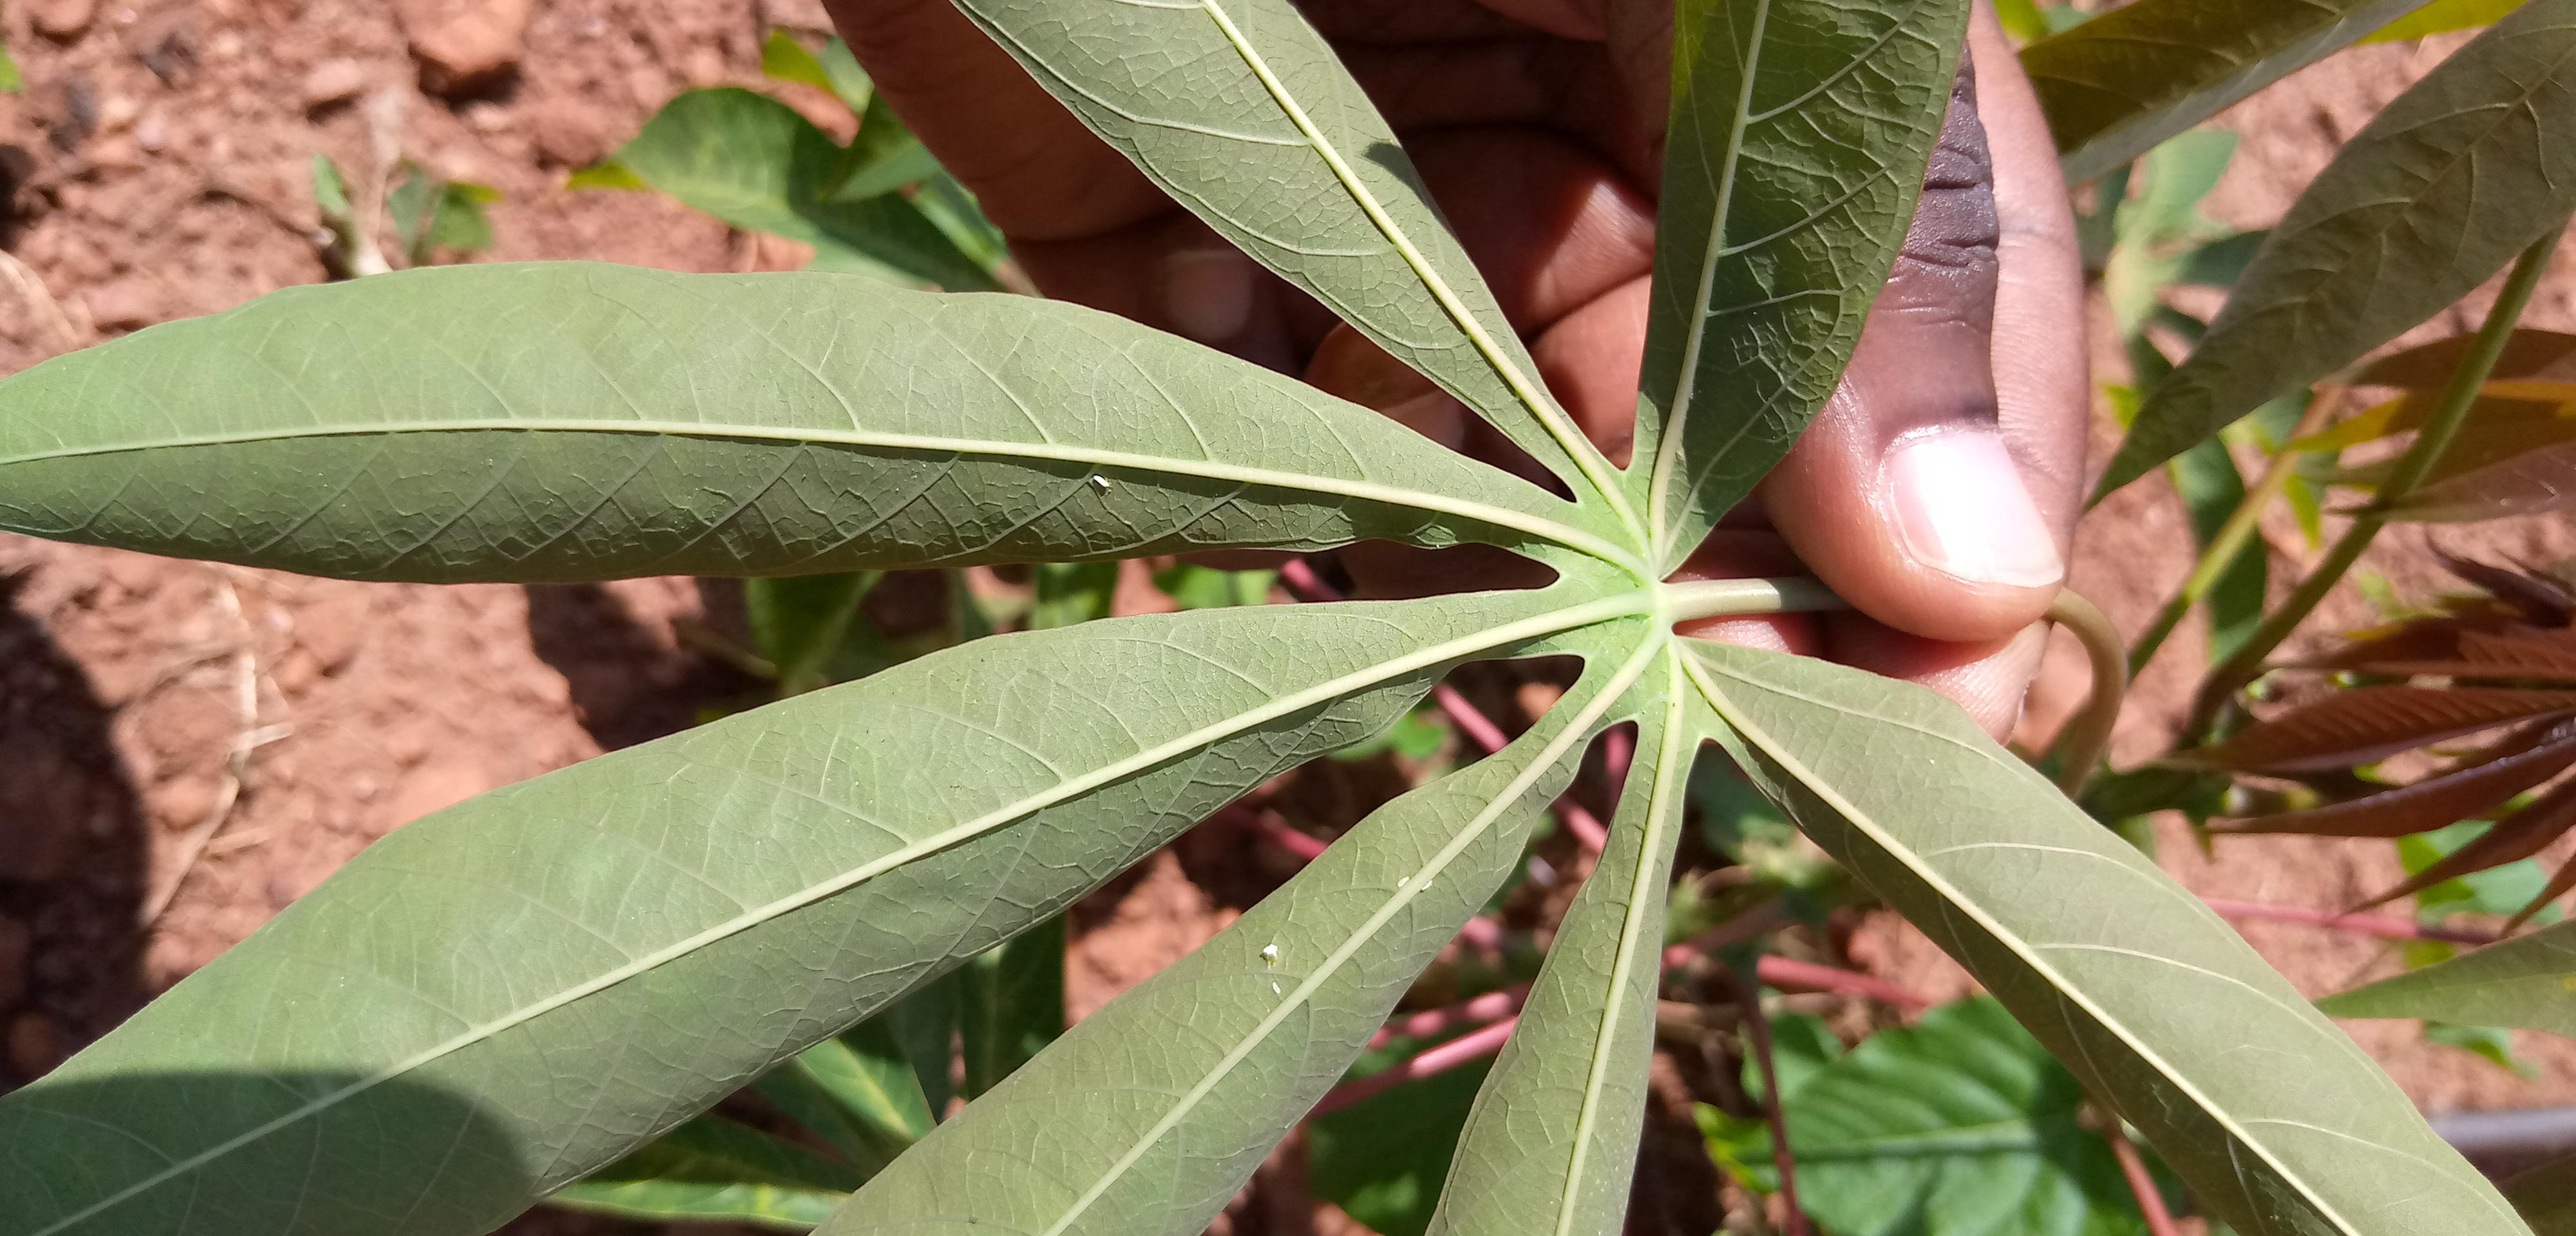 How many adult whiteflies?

5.